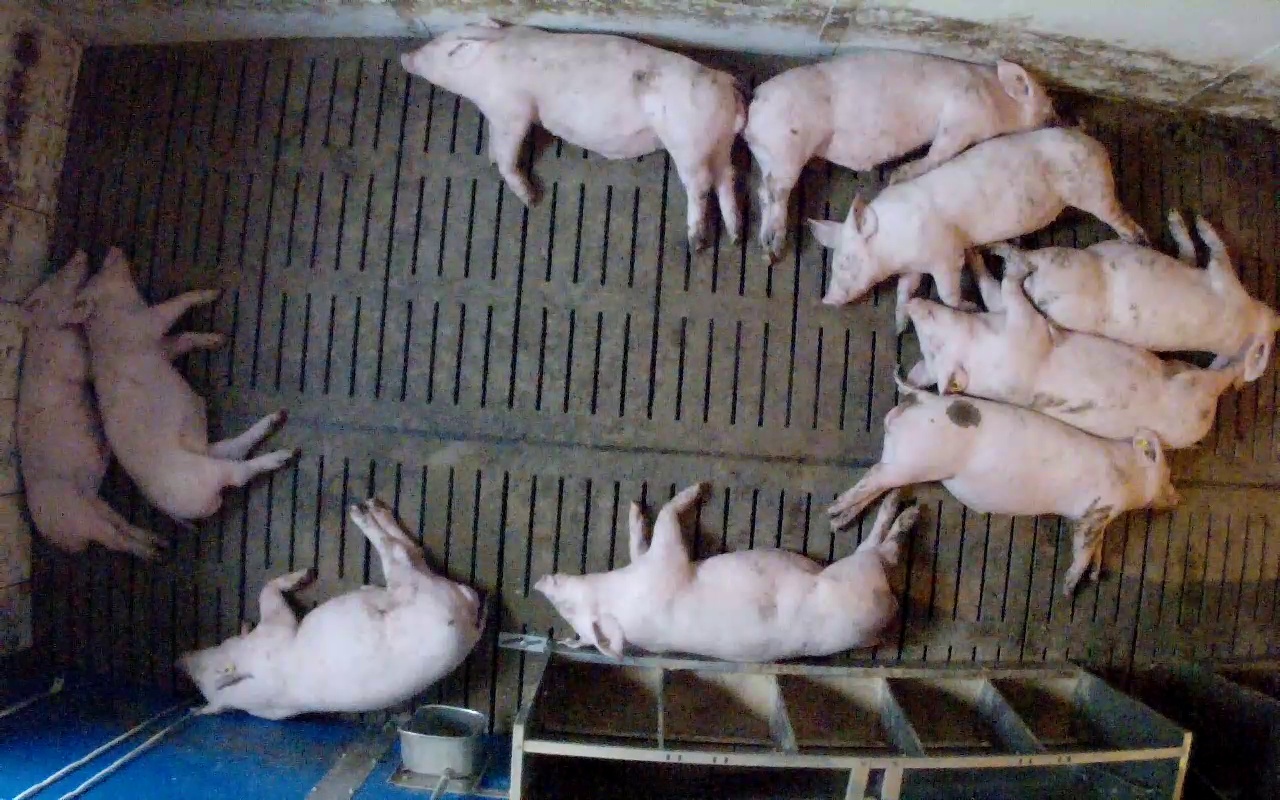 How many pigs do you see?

10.